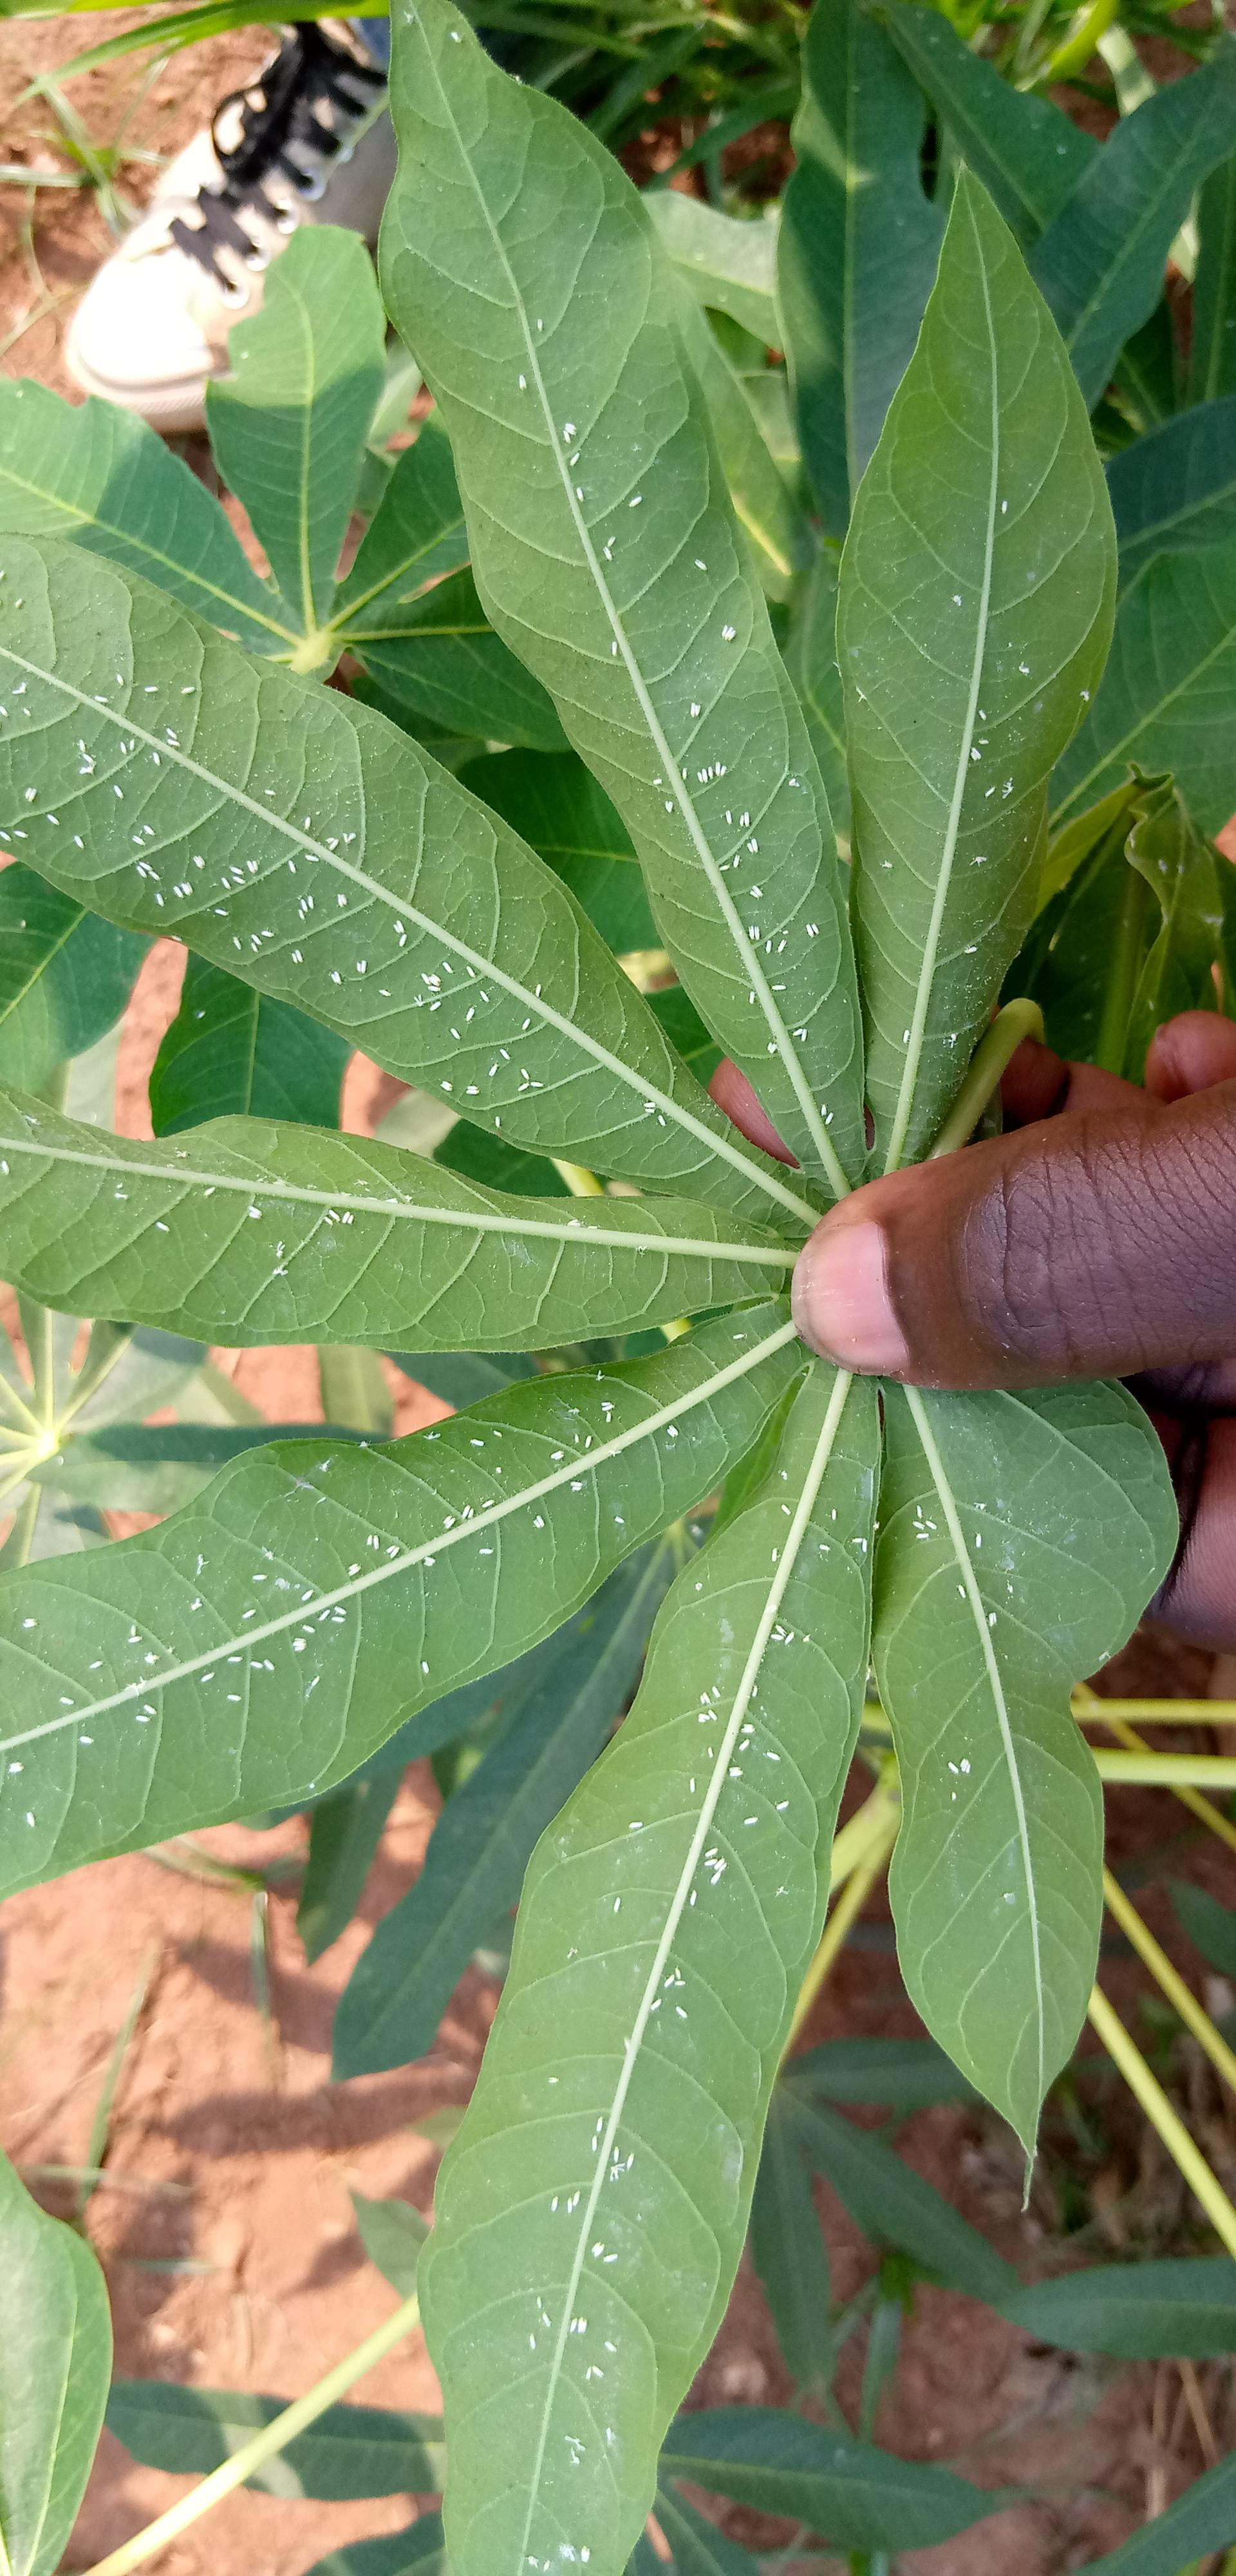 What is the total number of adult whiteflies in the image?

257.